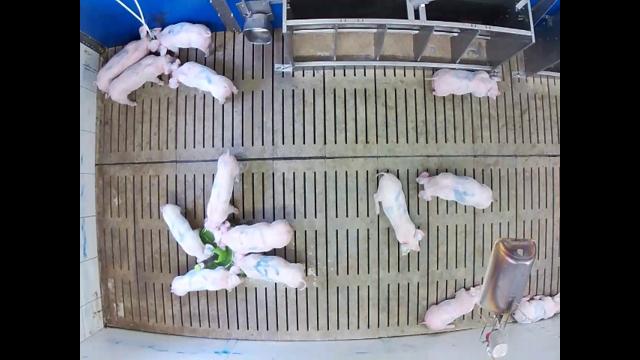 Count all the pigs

14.